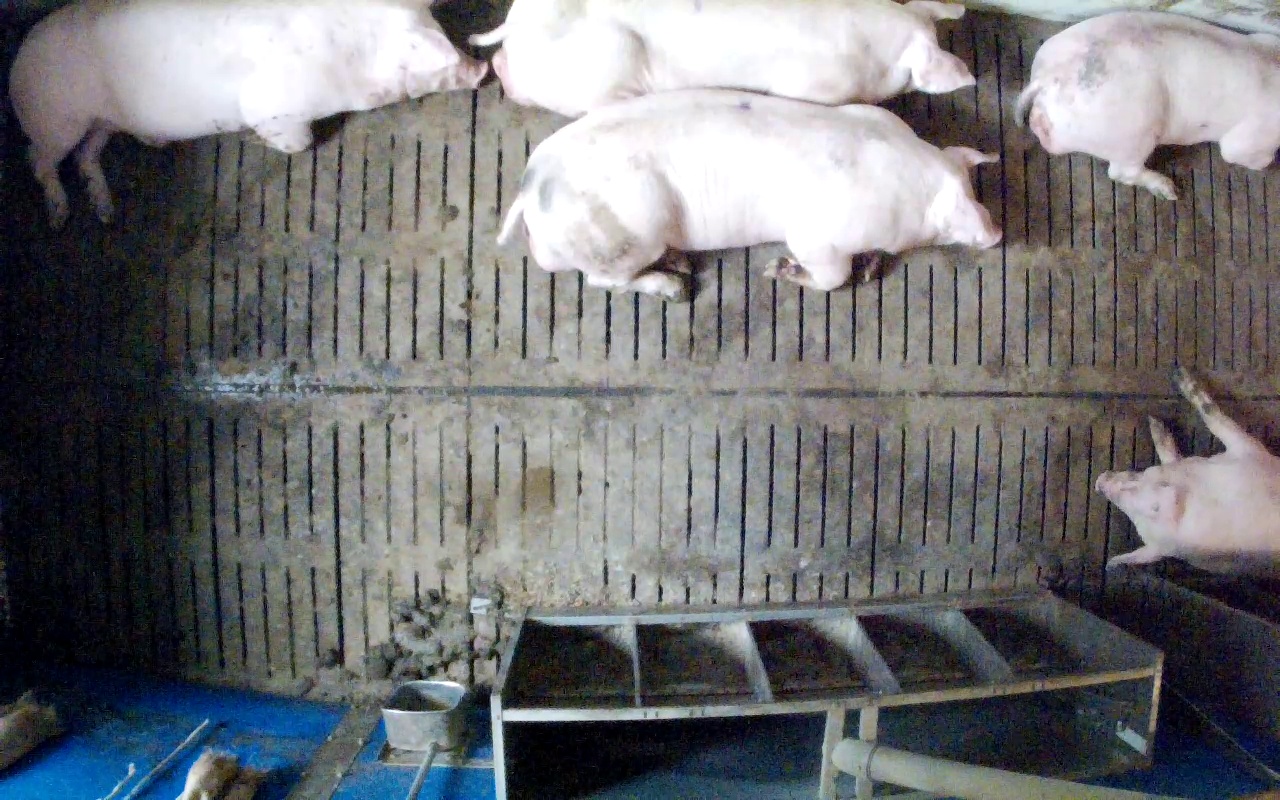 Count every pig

5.